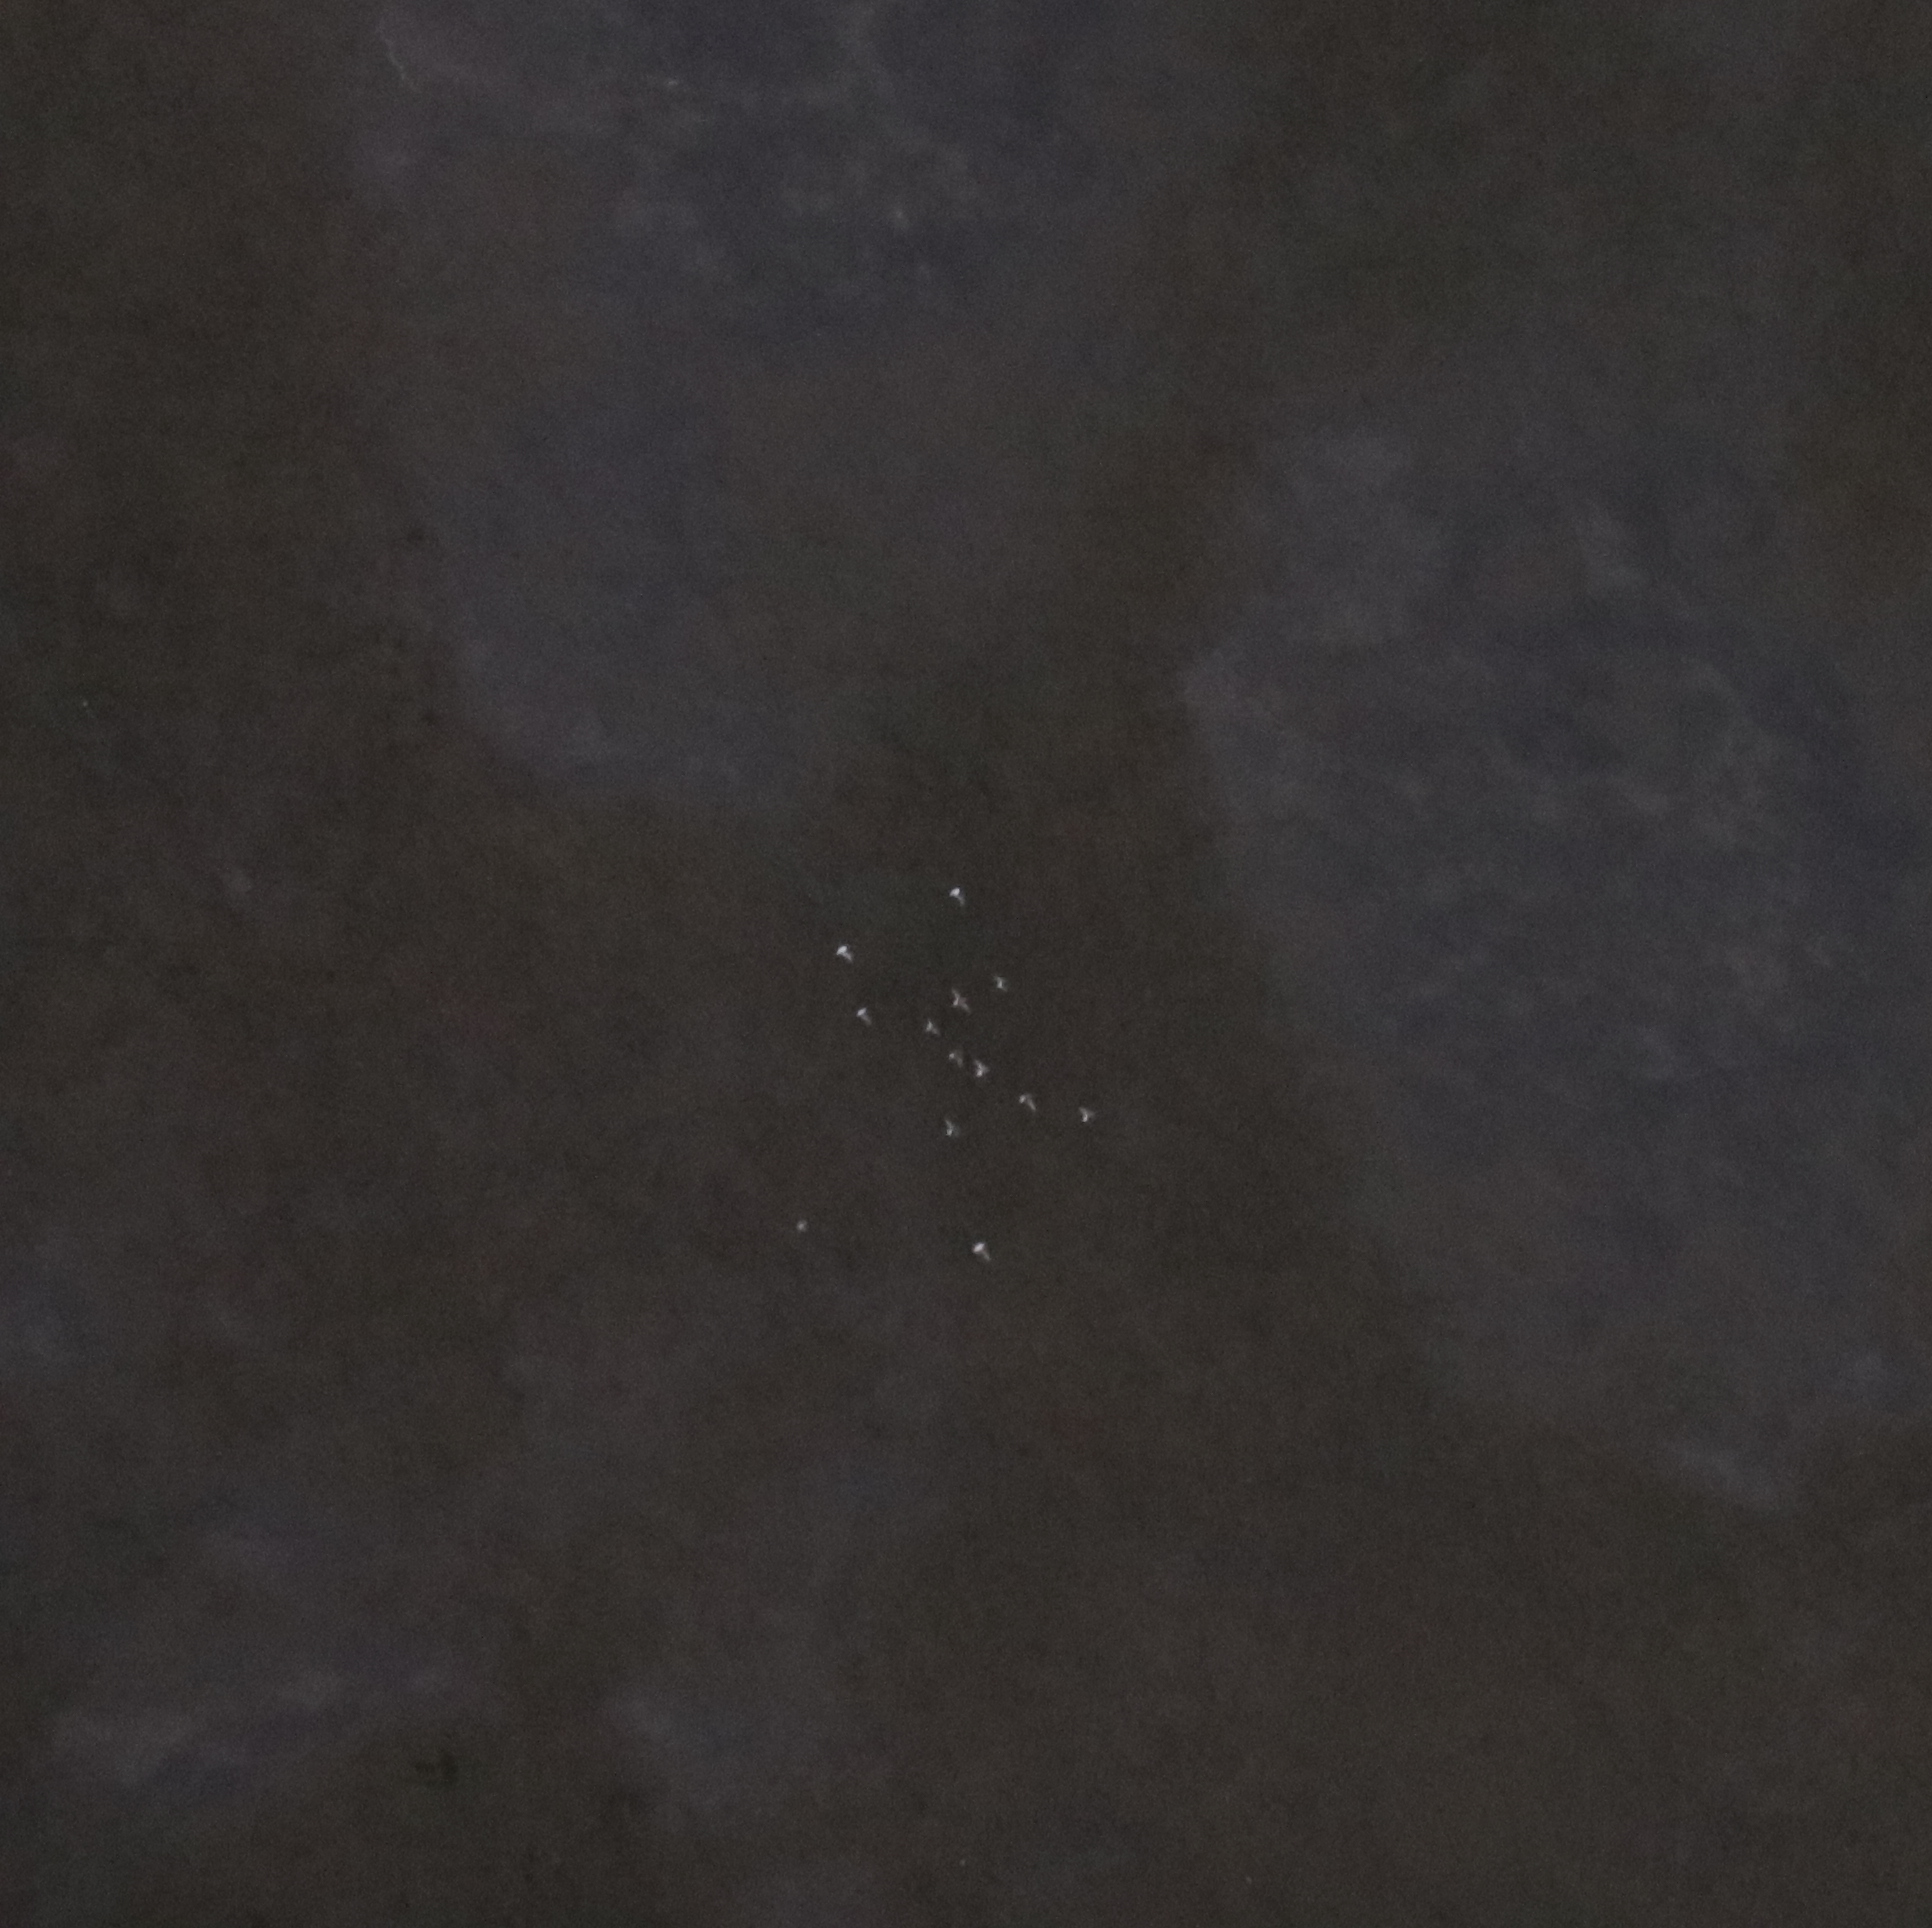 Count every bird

12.